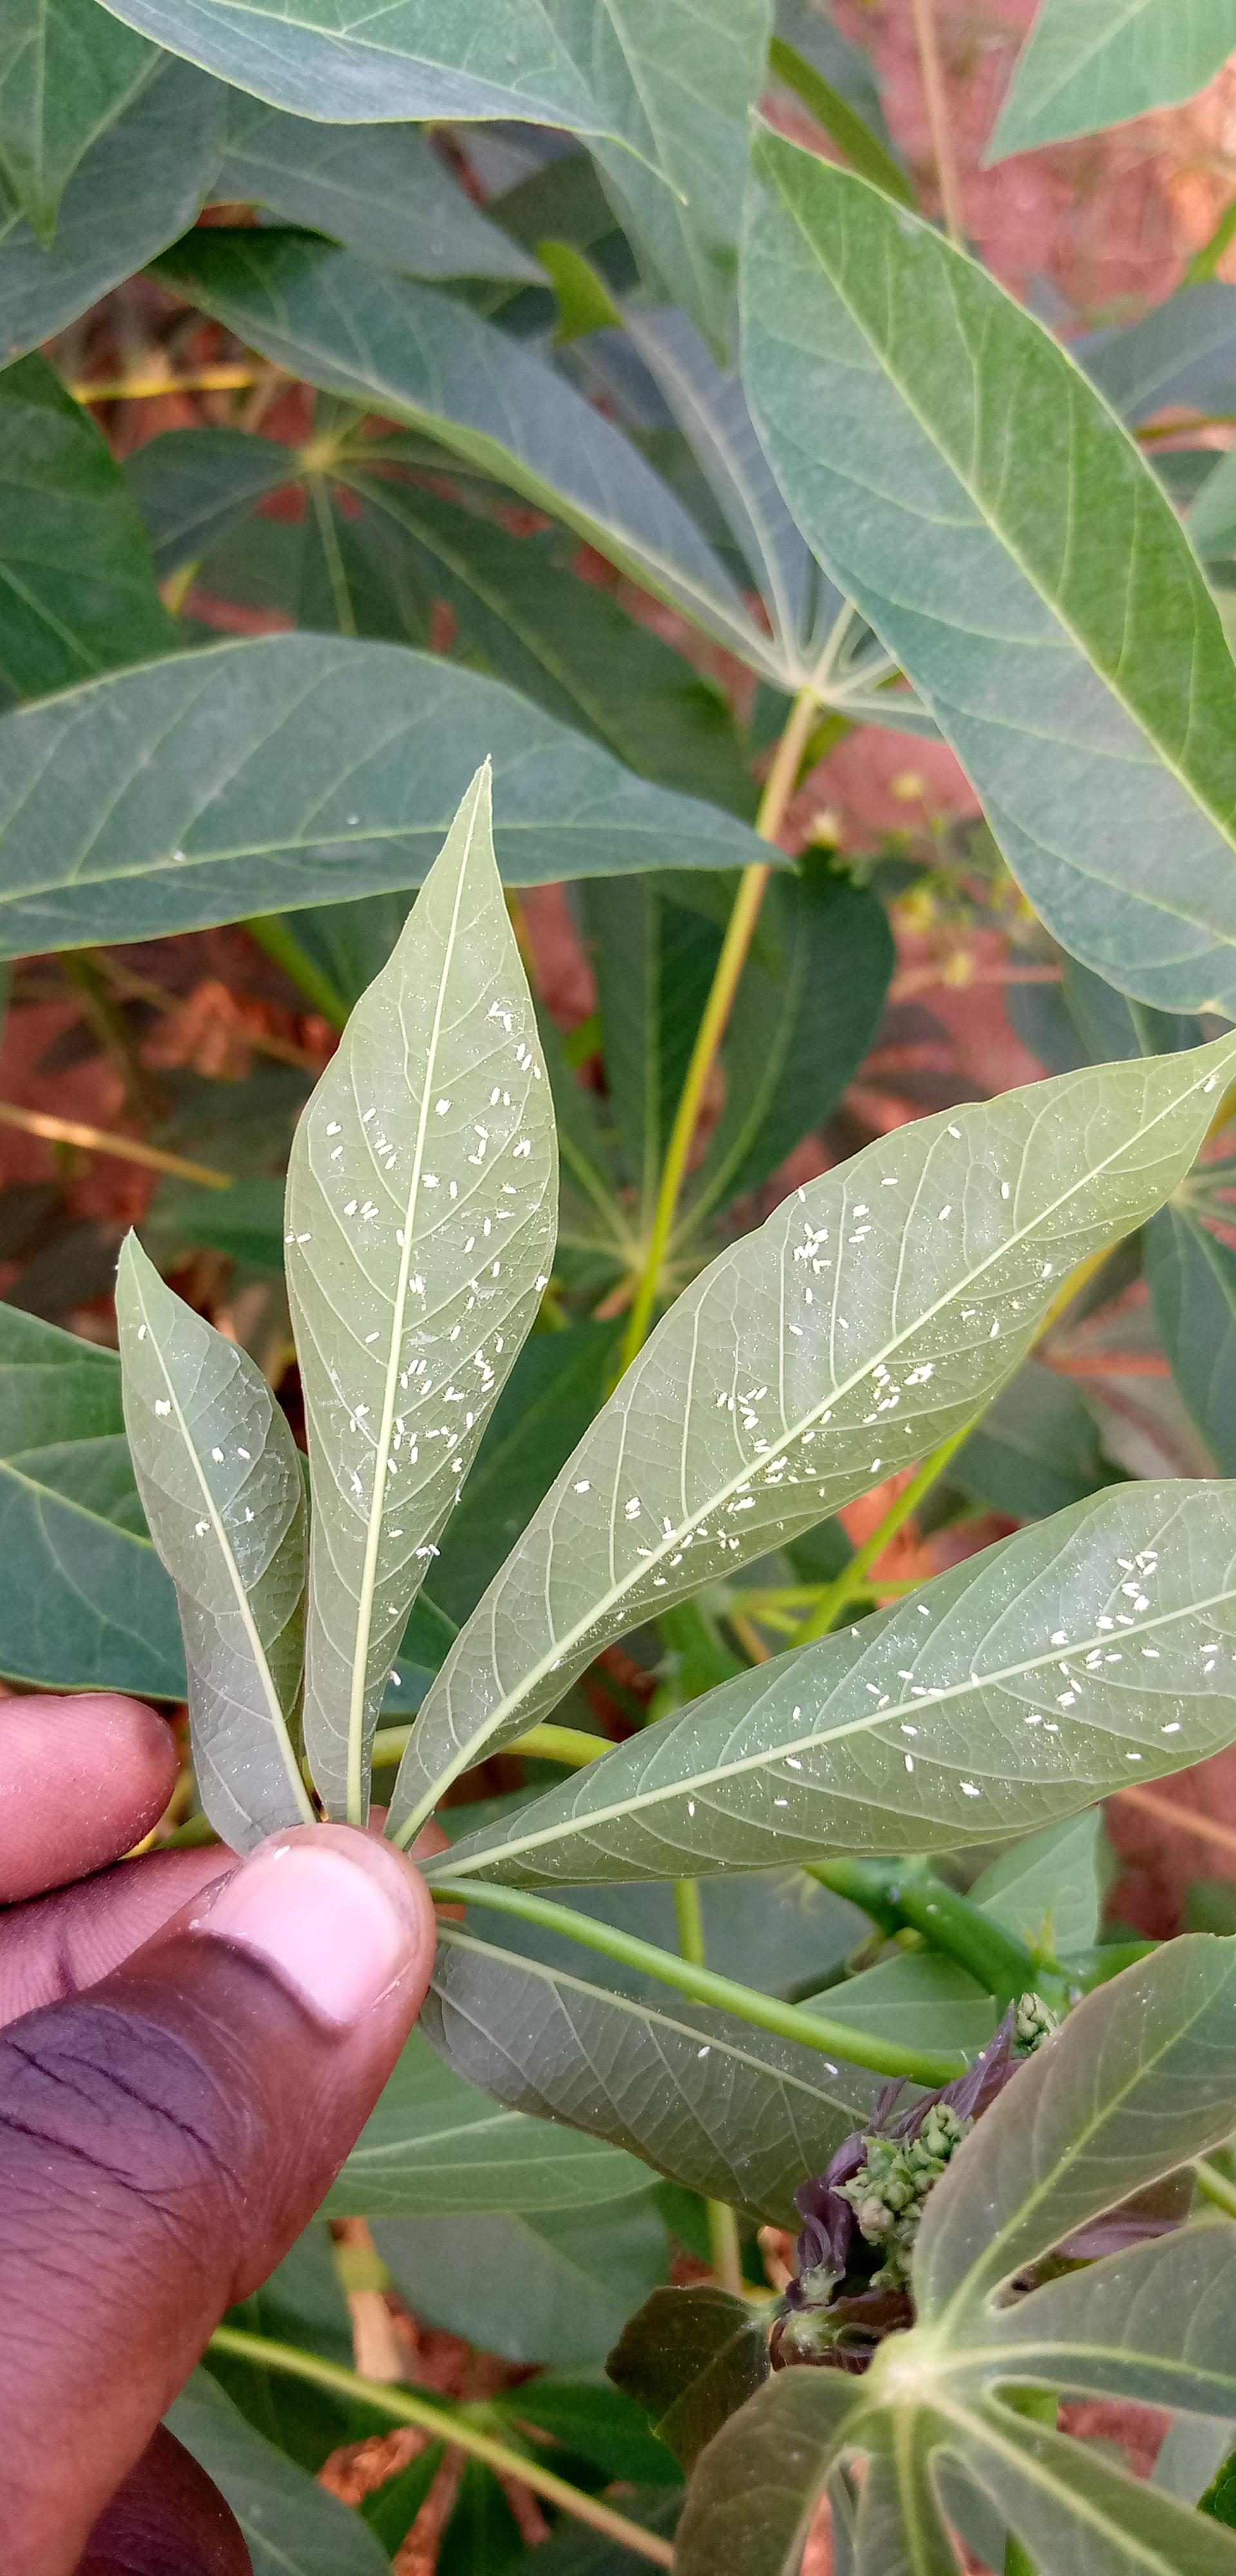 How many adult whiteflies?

207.